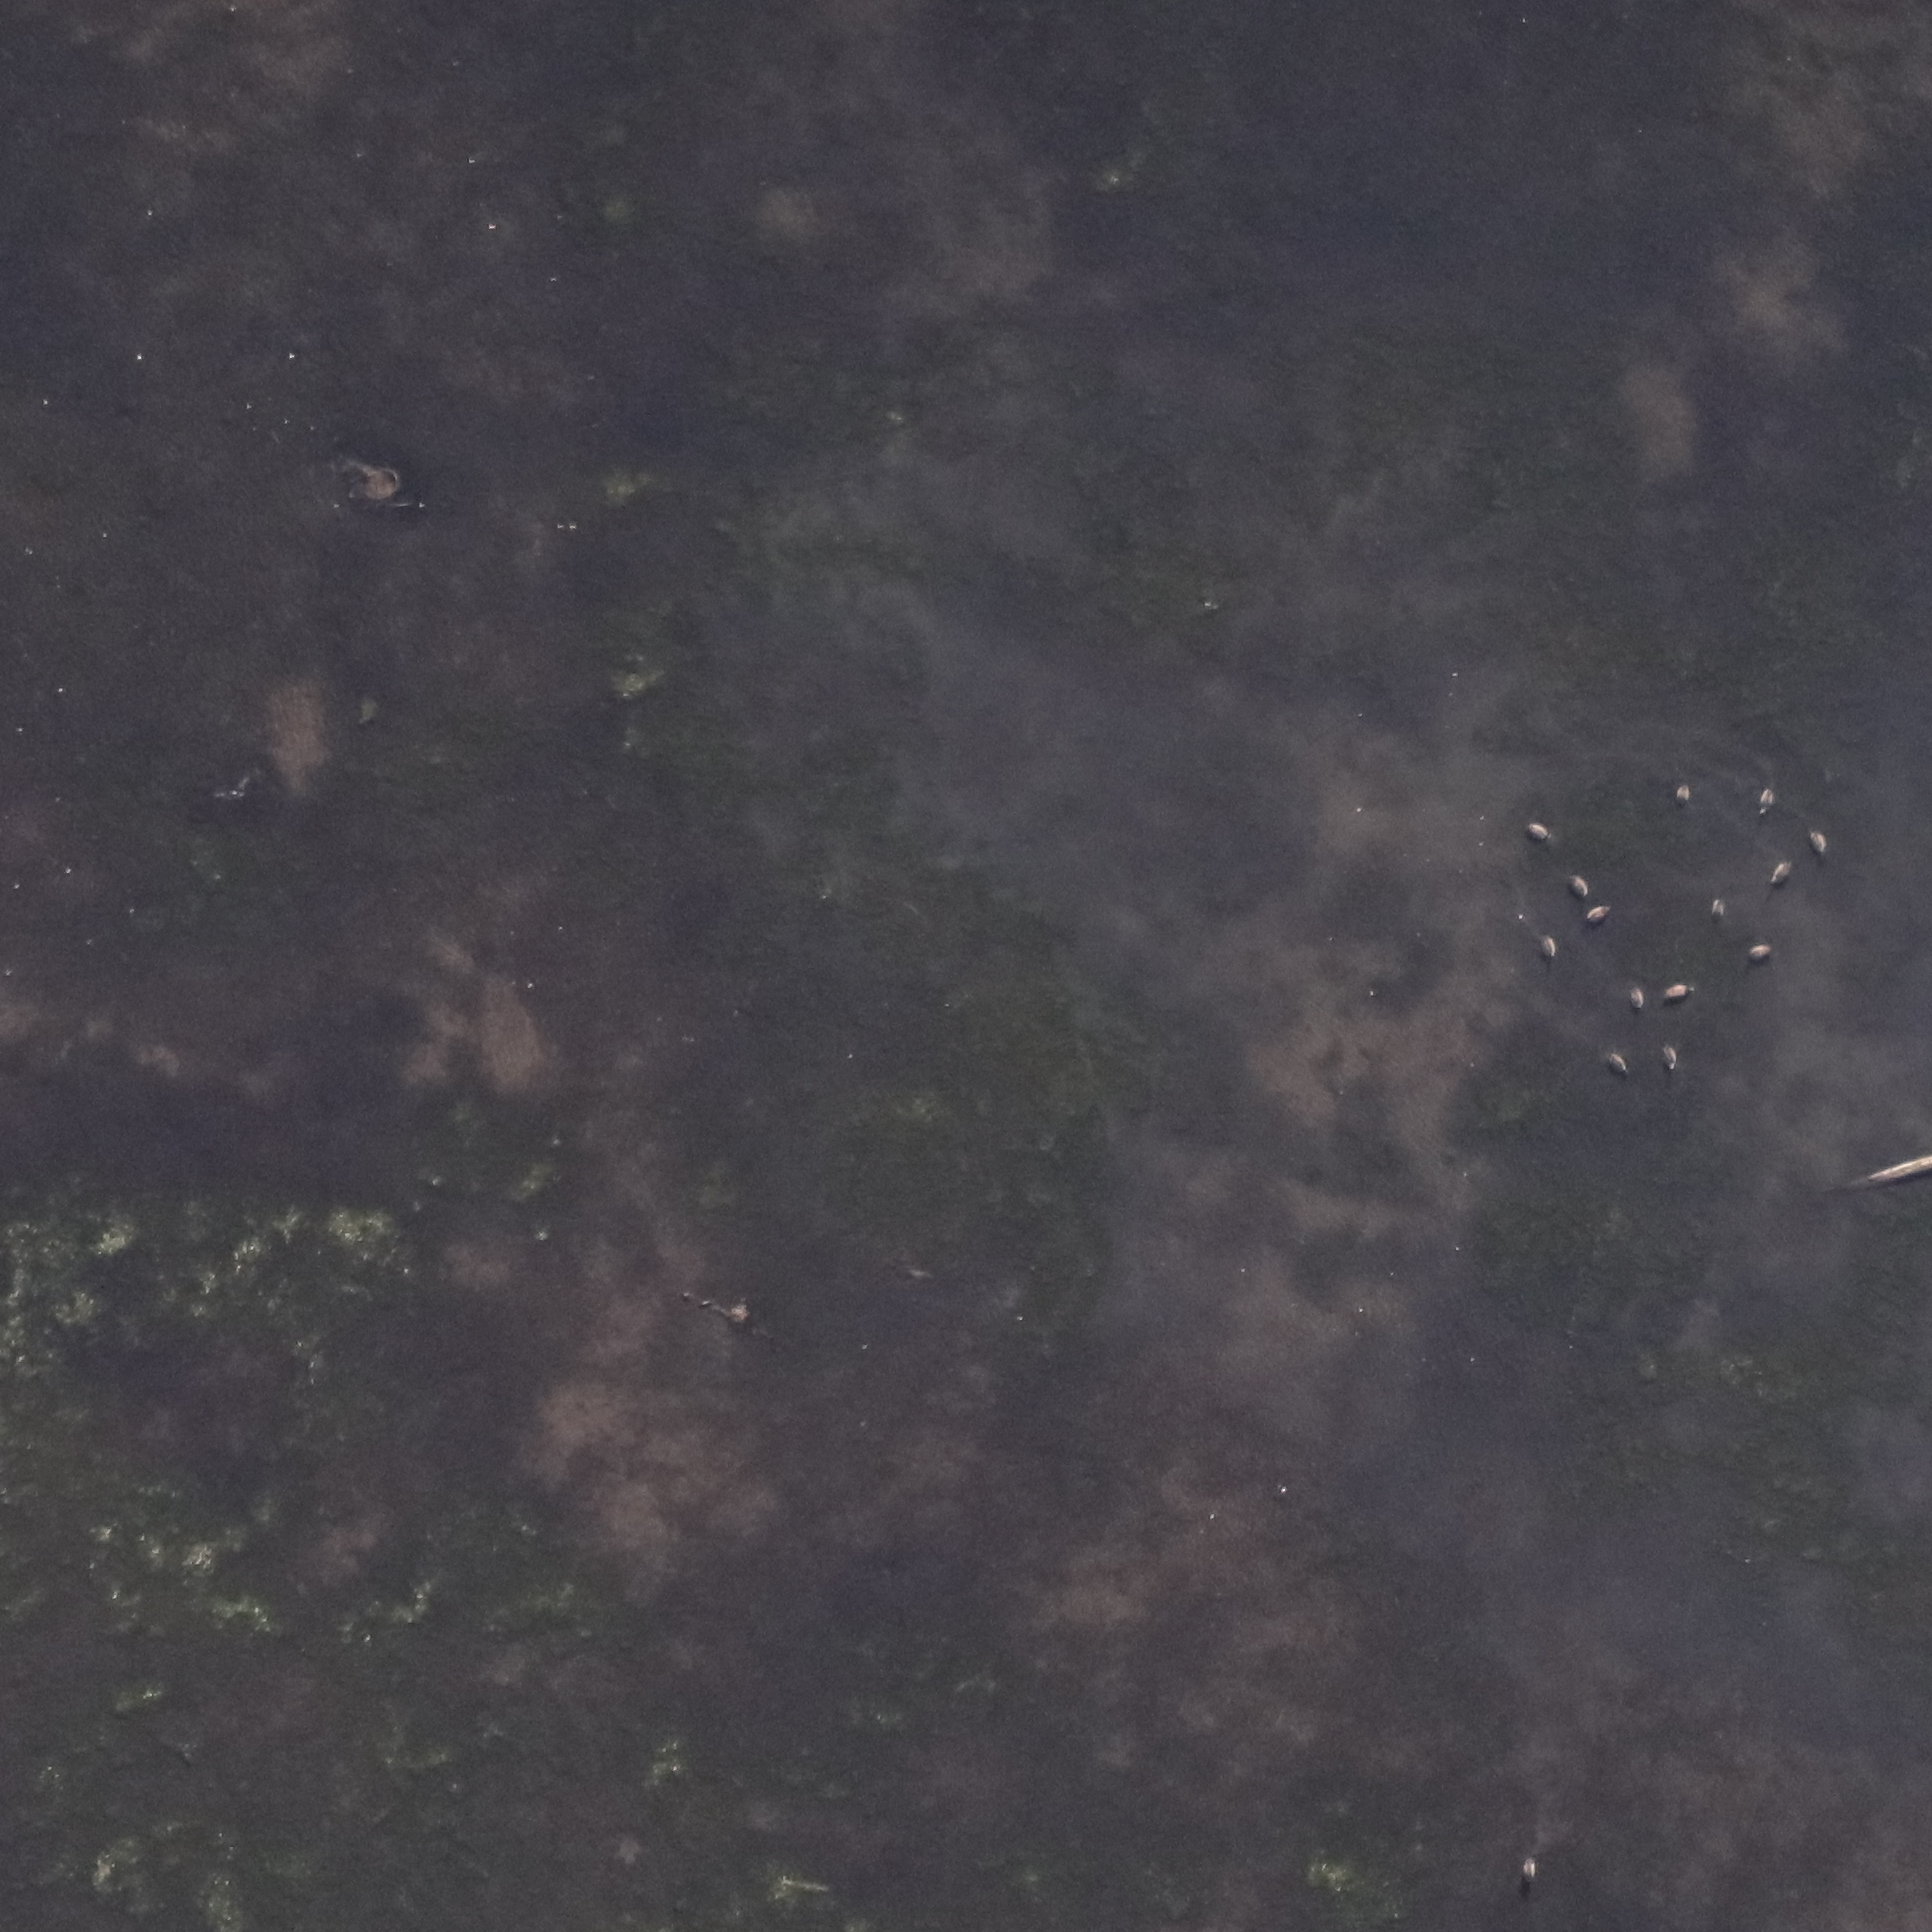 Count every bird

15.